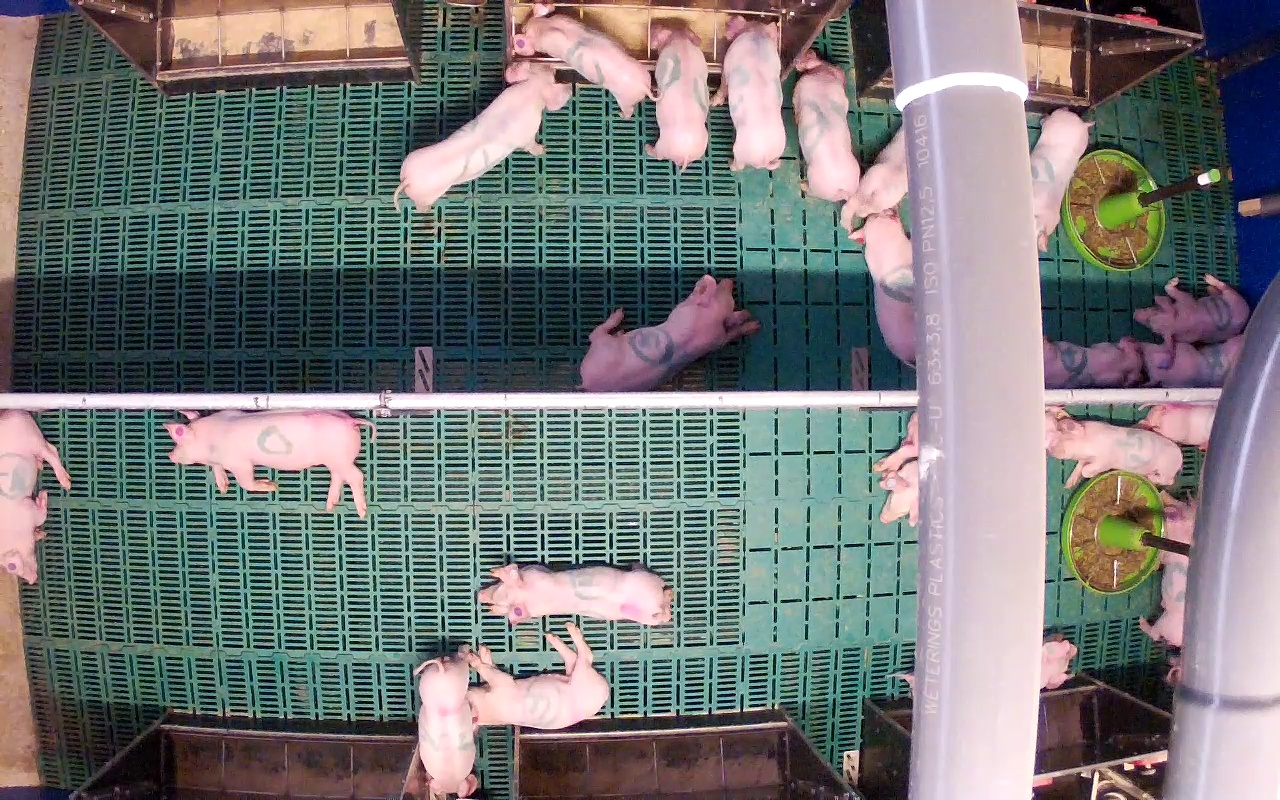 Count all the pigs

23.